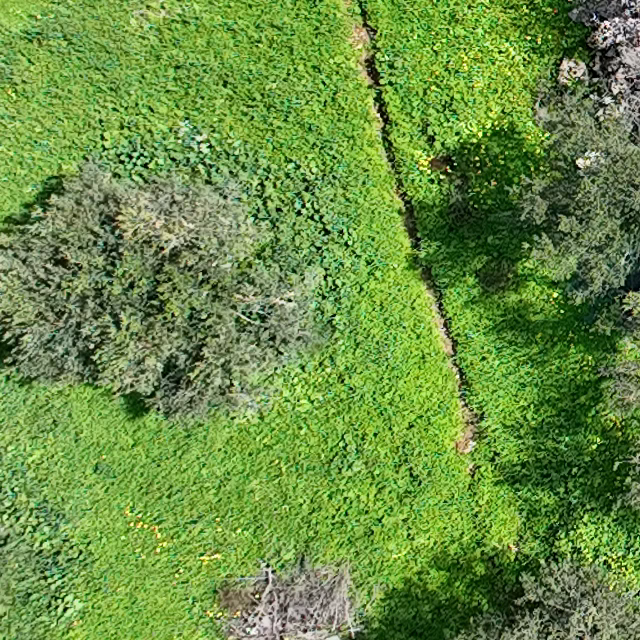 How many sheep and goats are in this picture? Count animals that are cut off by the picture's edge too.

0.